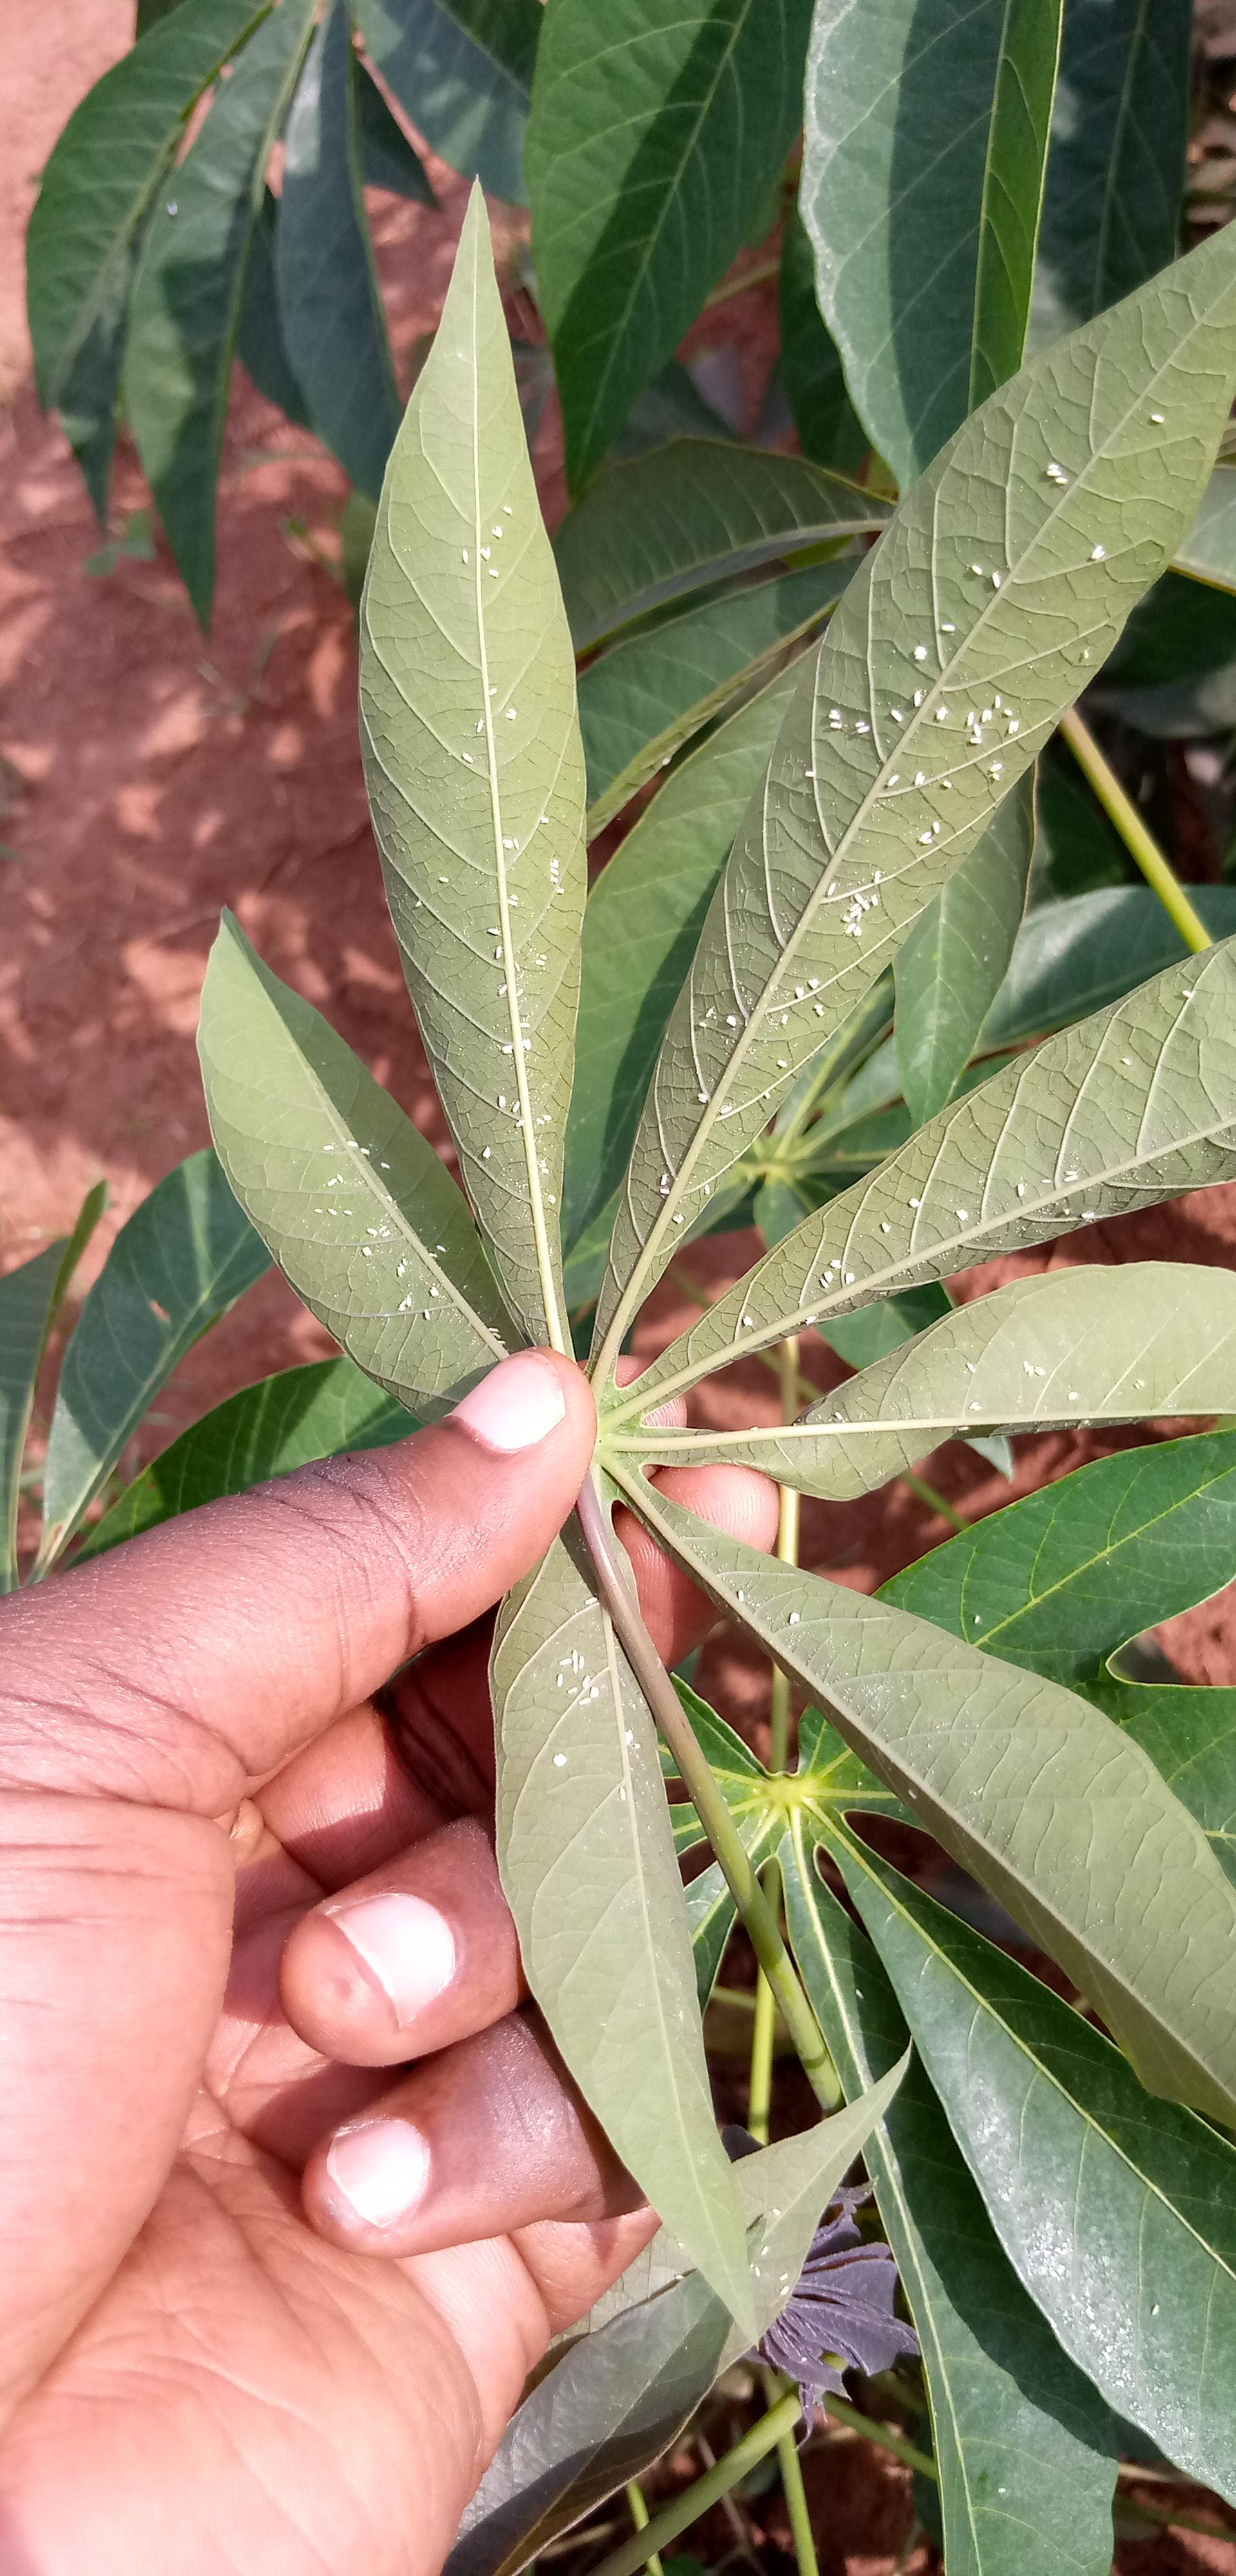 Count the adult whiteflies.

220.